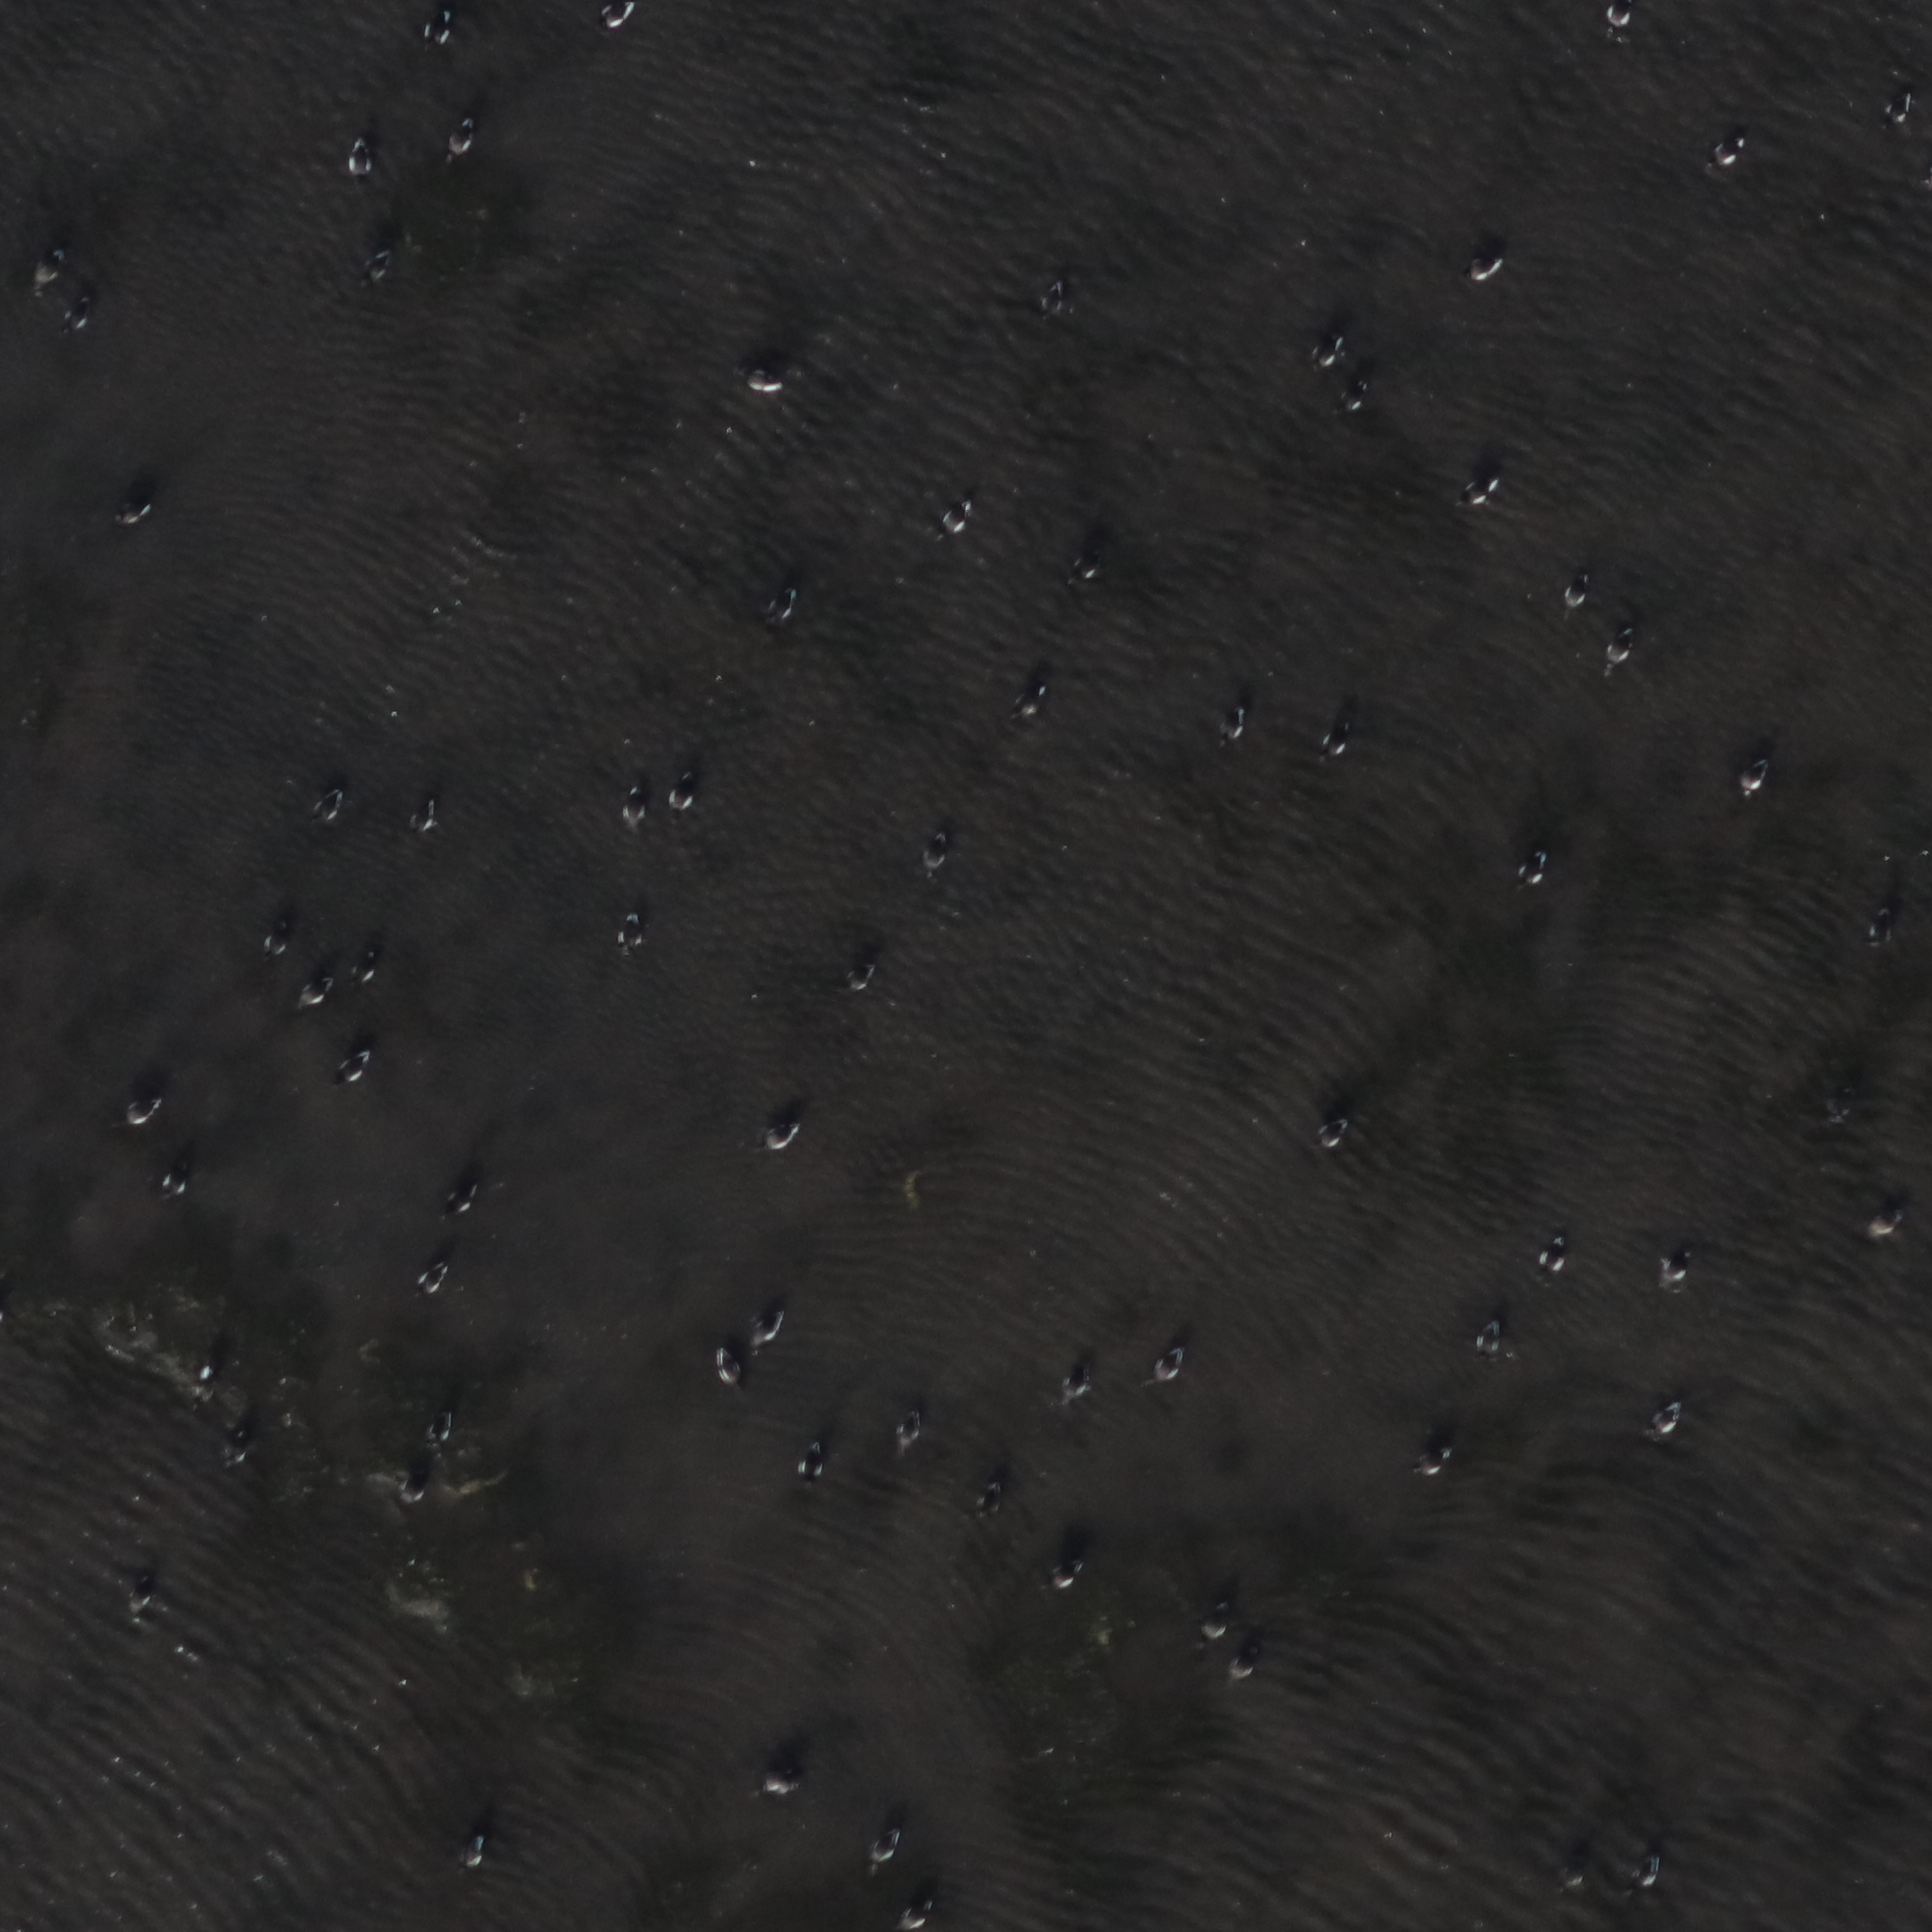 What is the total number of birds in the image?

73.